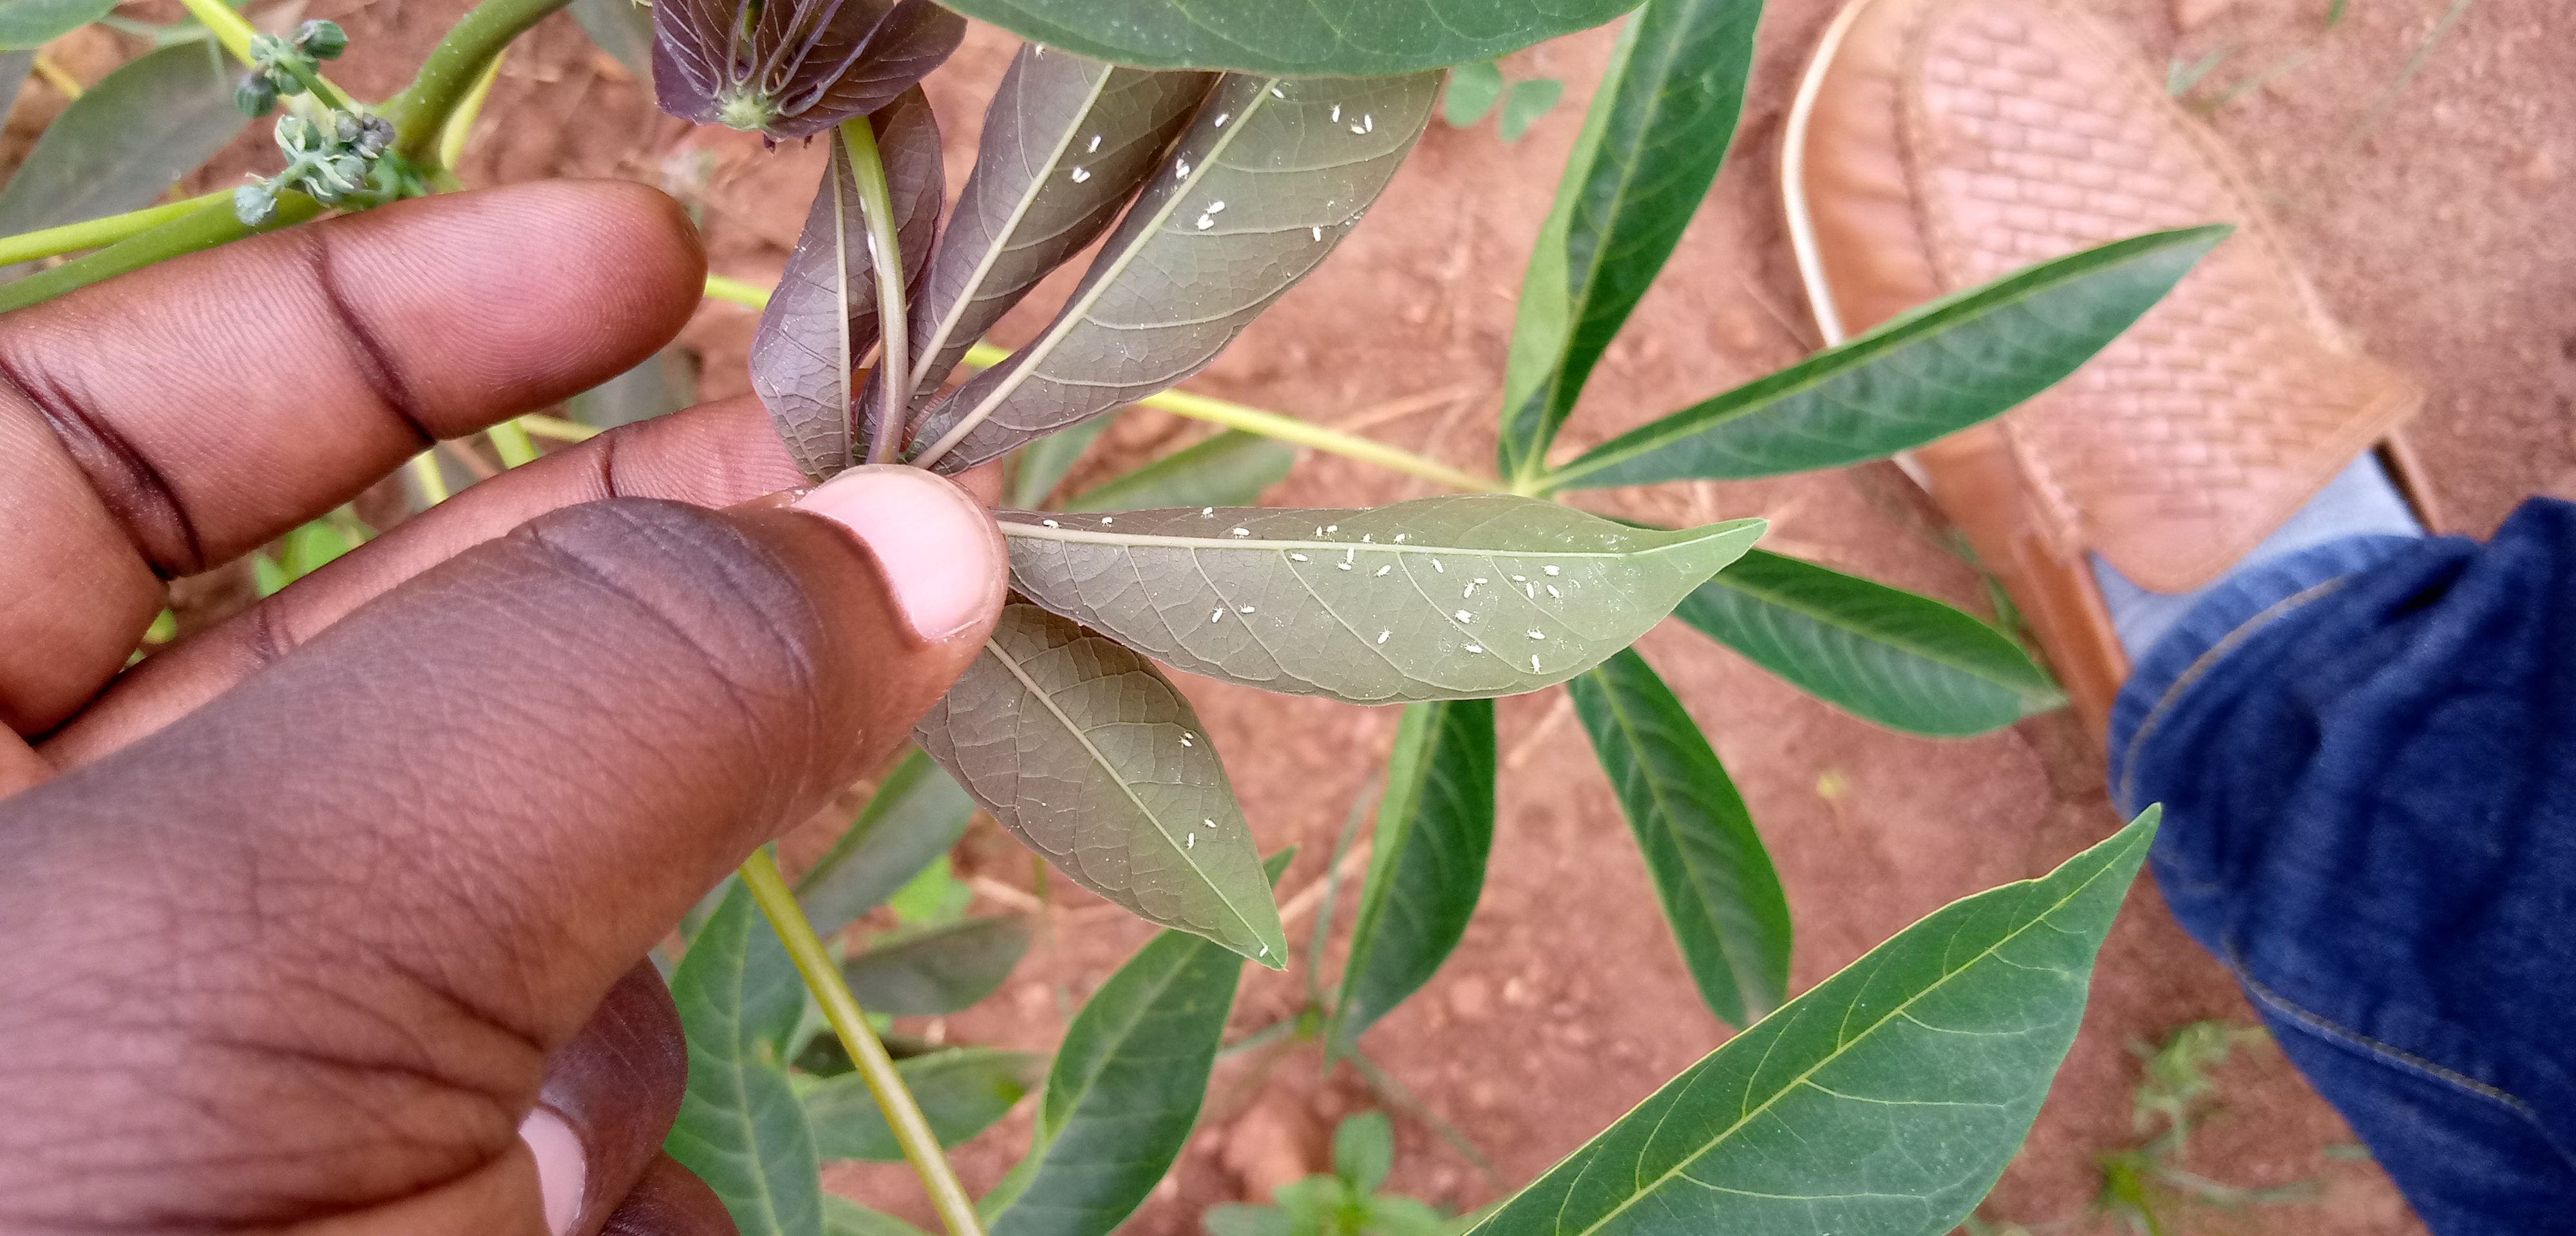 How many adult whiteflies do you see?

48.